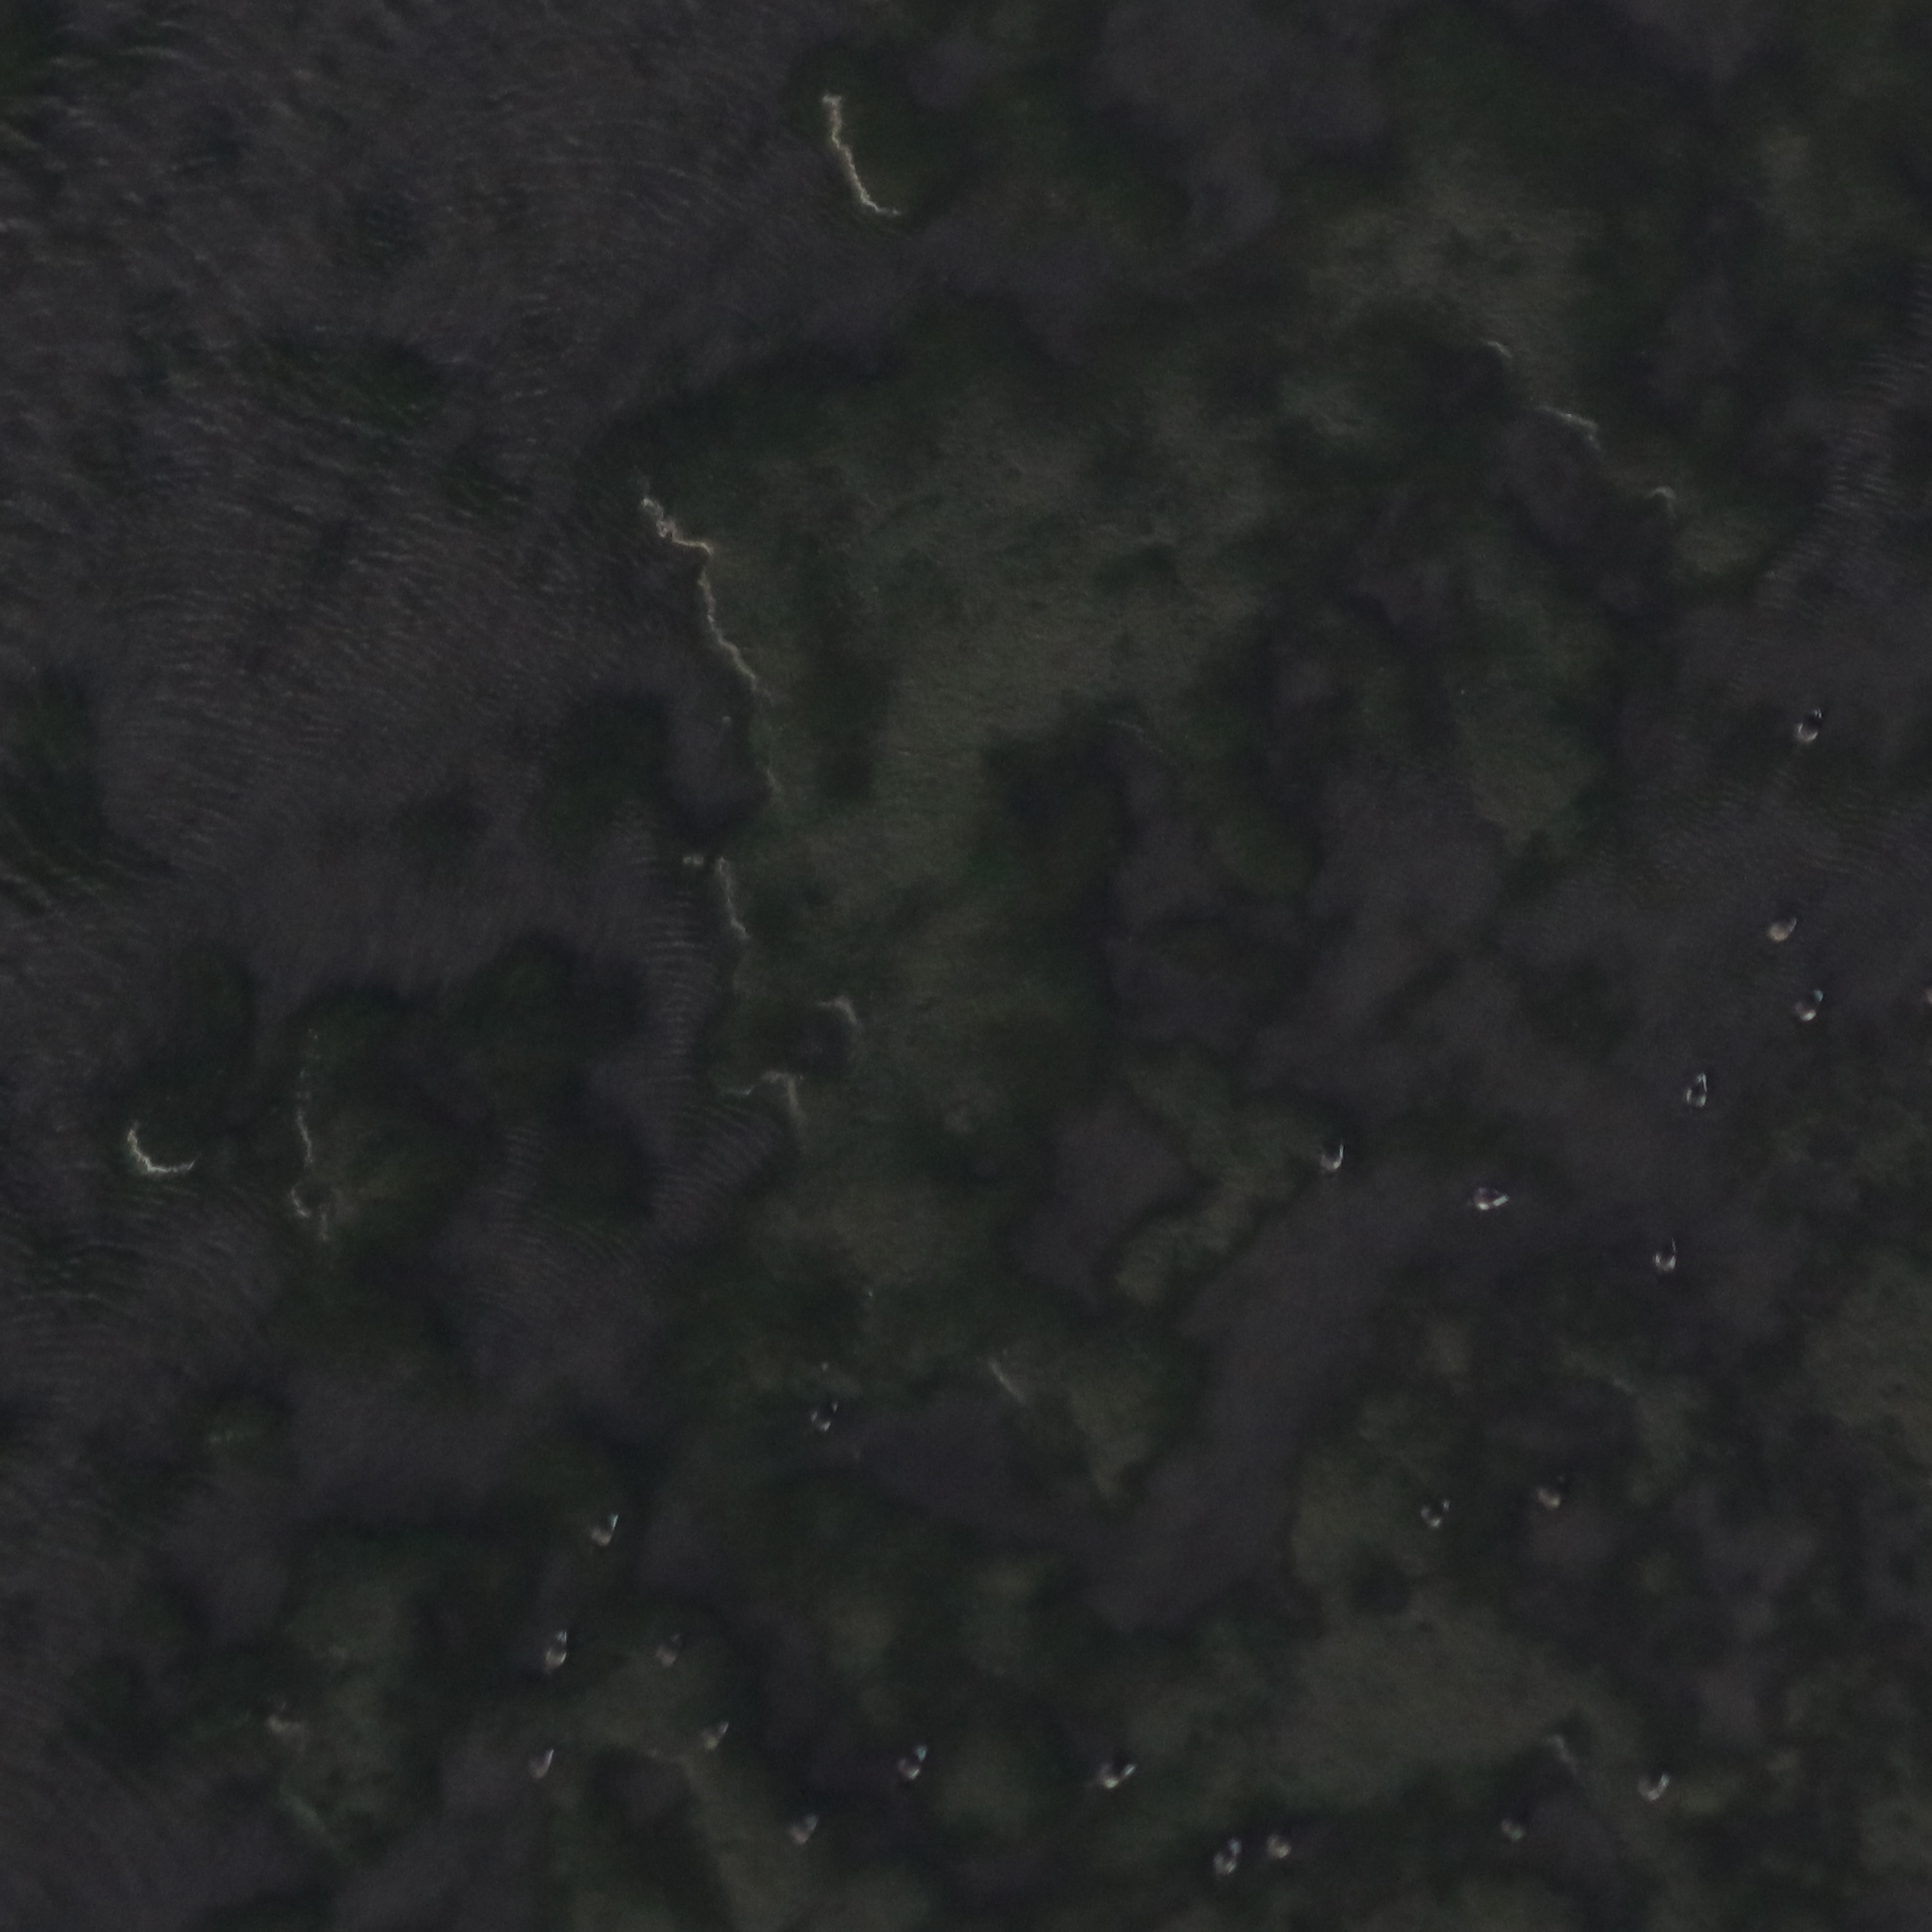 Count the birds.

24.